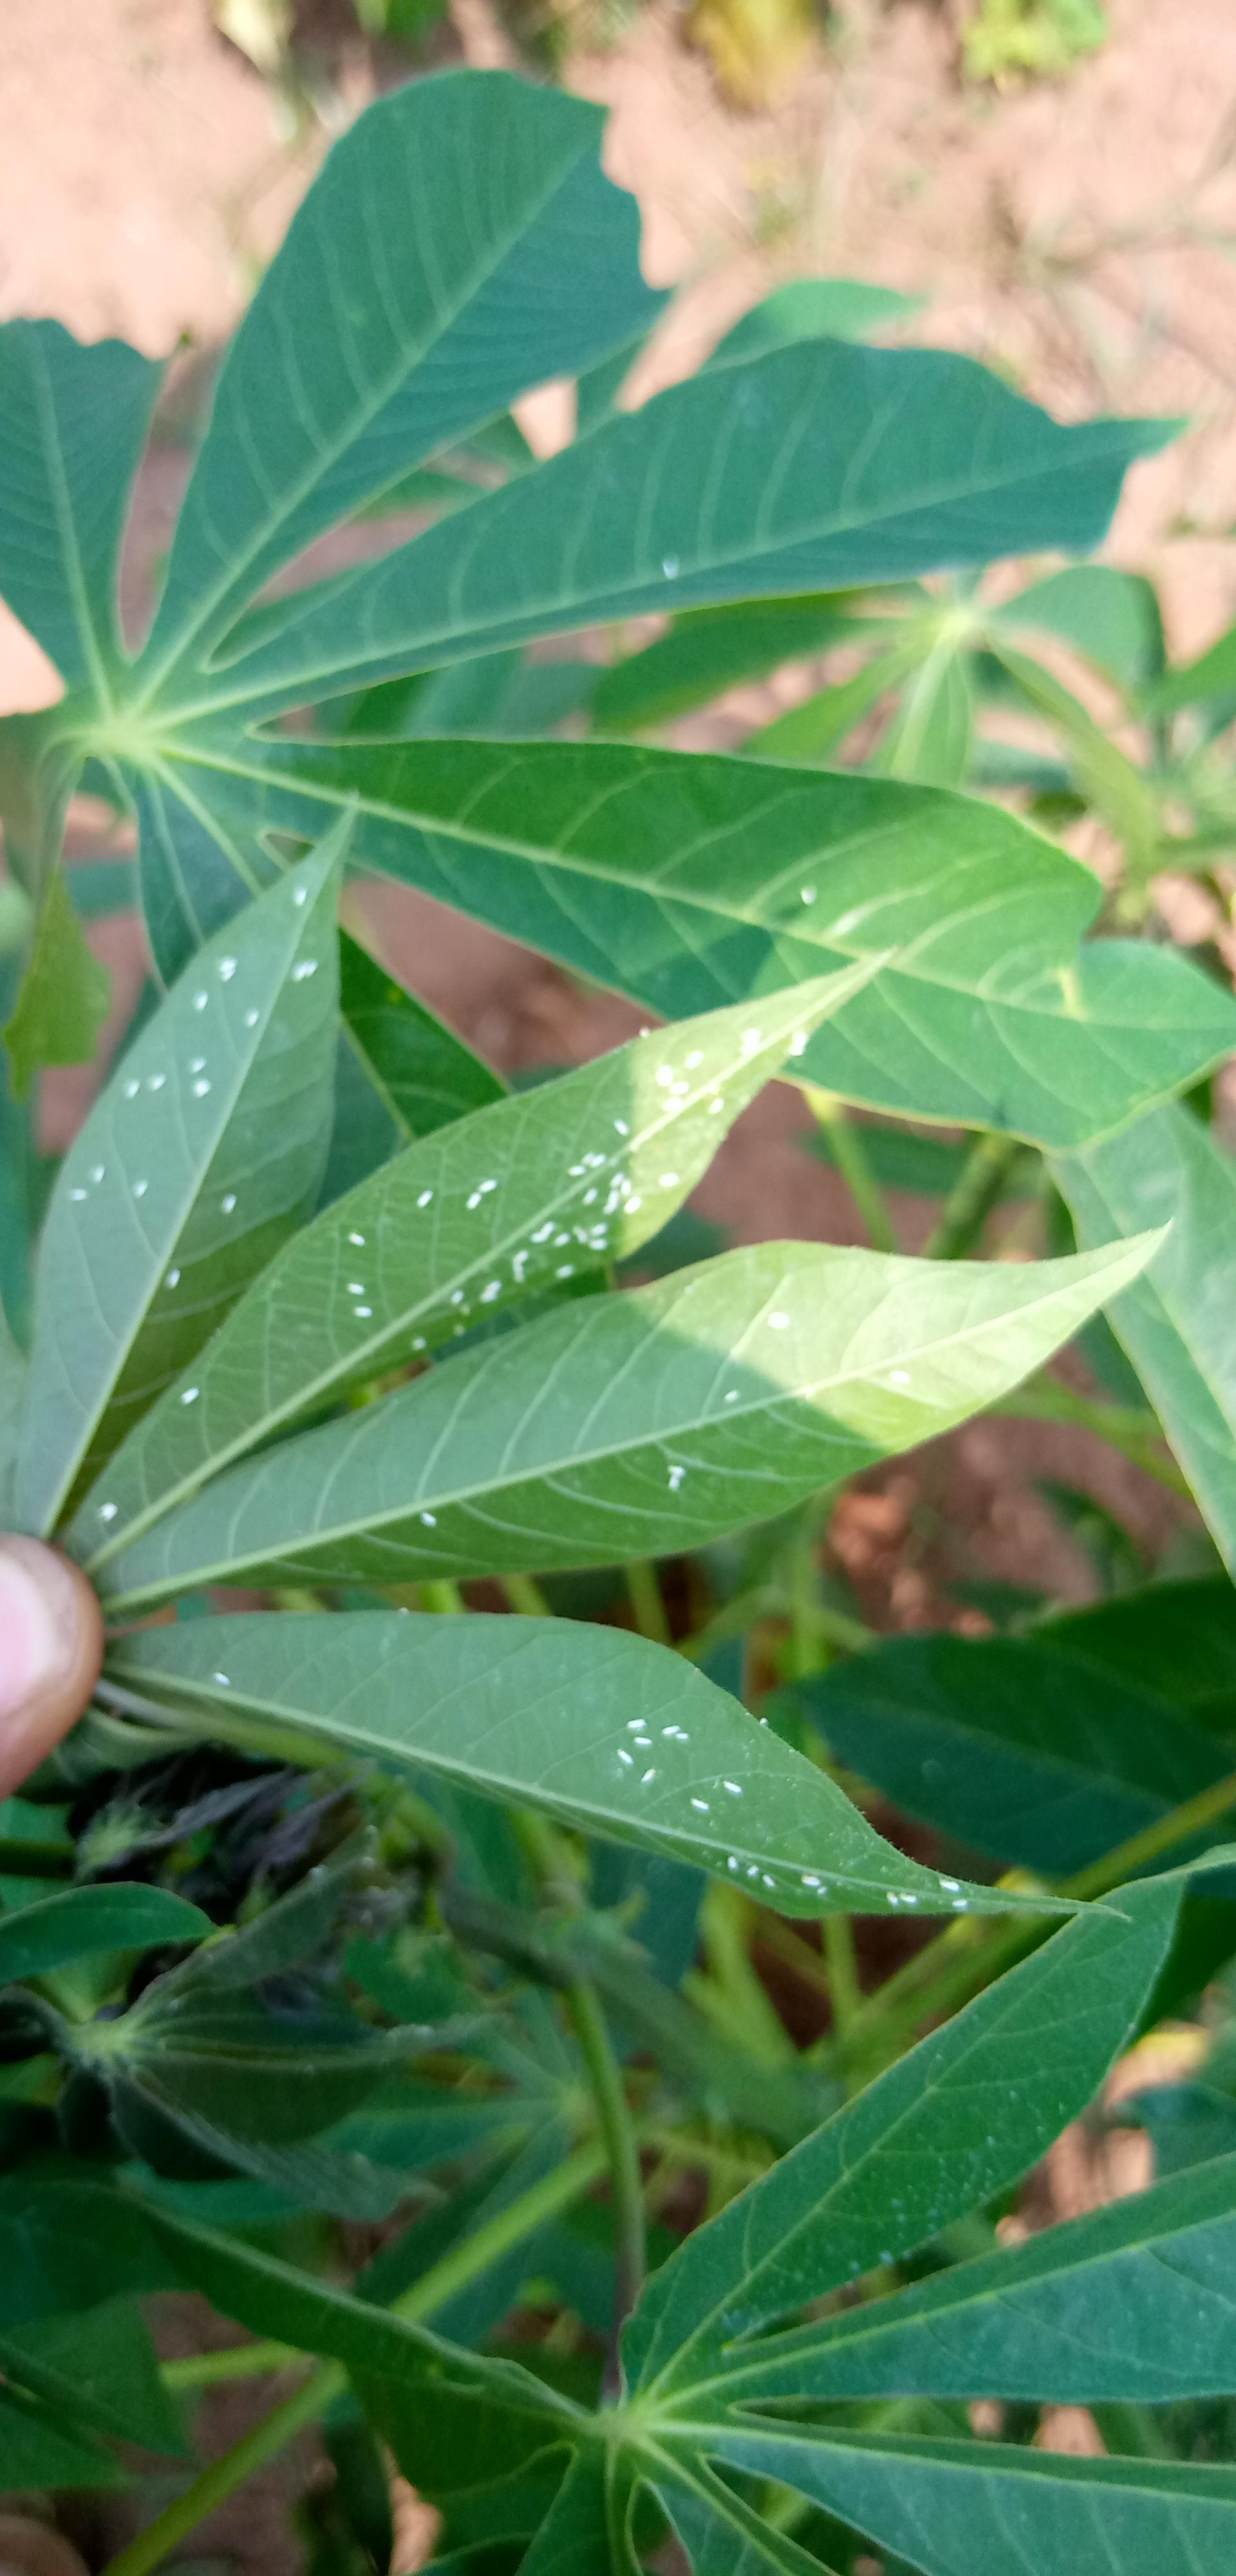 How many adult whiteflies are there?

76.